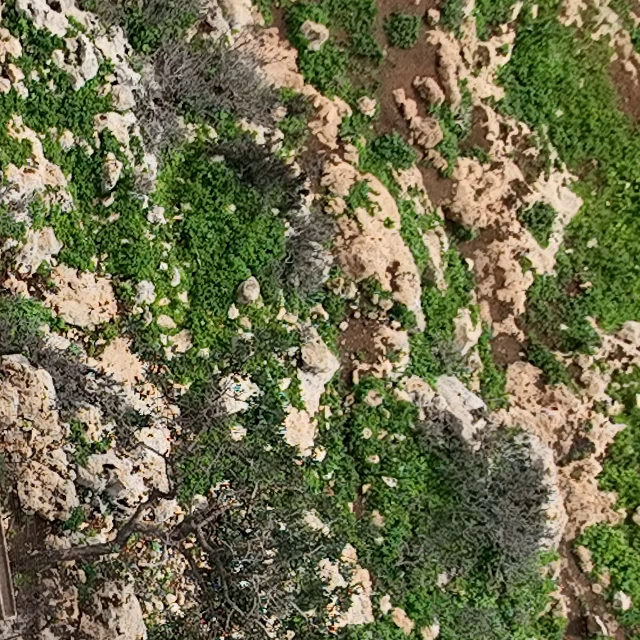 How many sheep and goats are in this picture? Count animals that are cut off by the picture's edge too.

0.